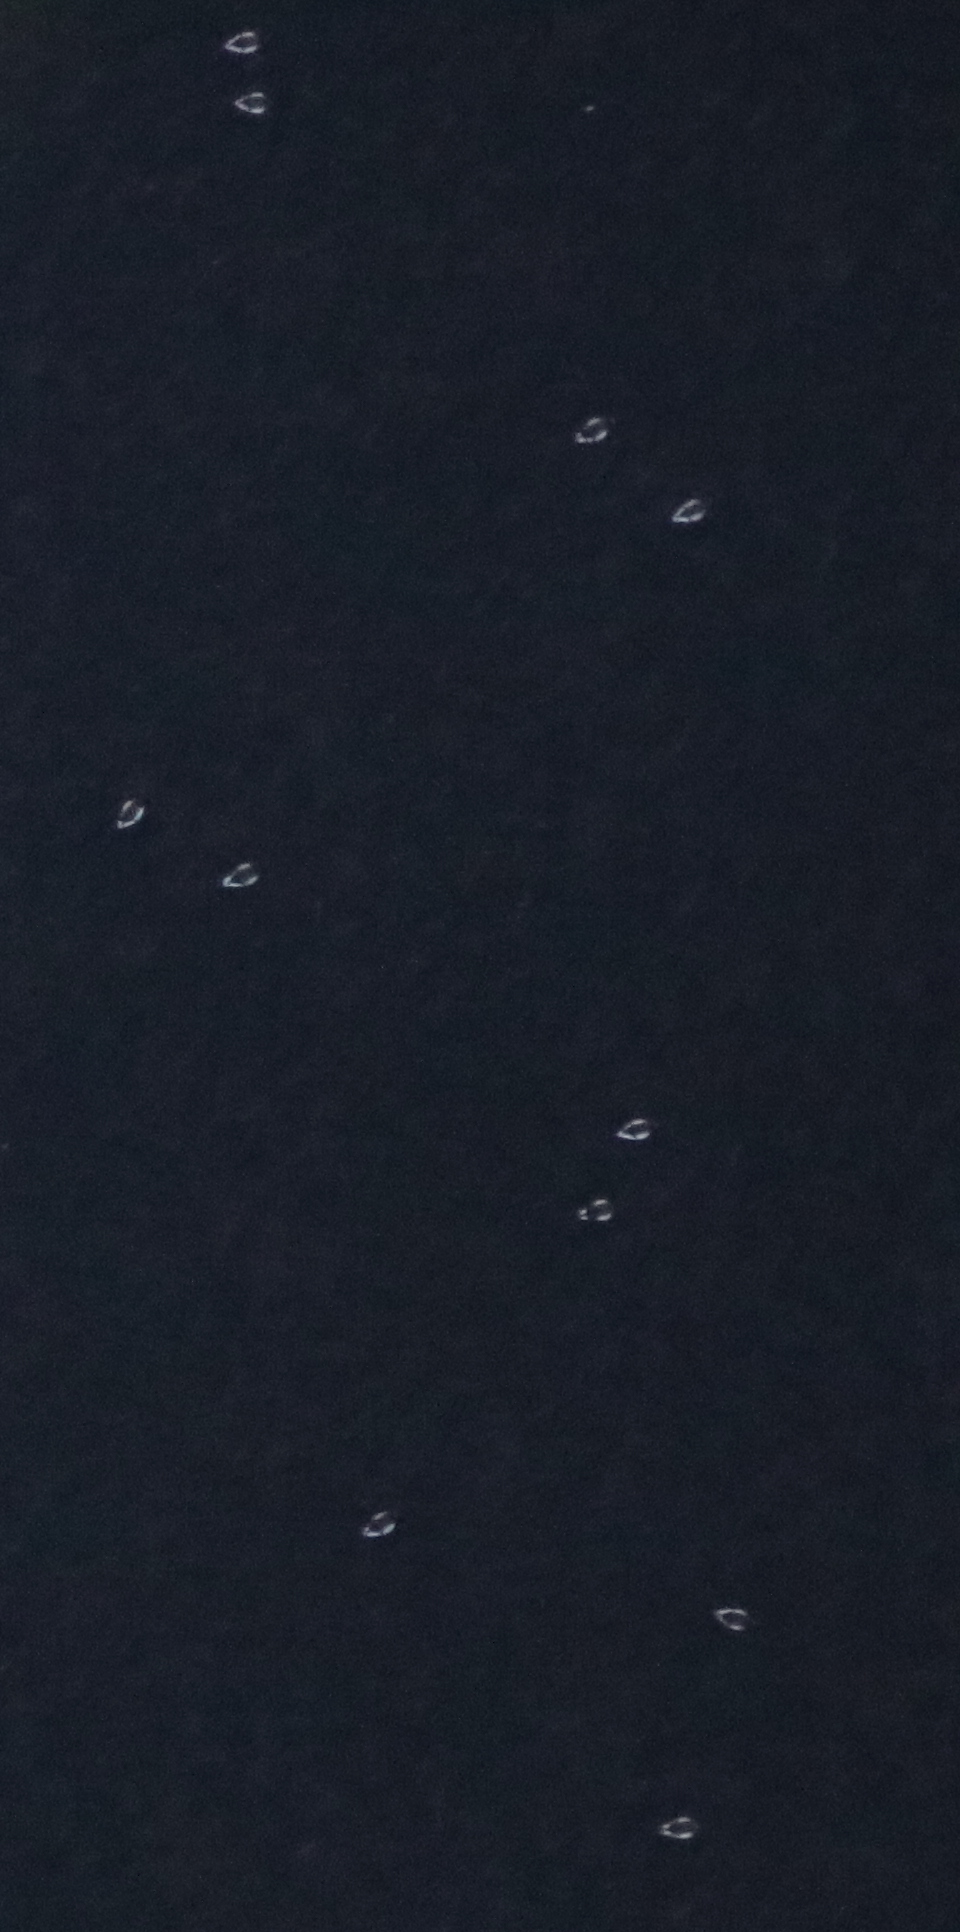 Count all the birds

11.